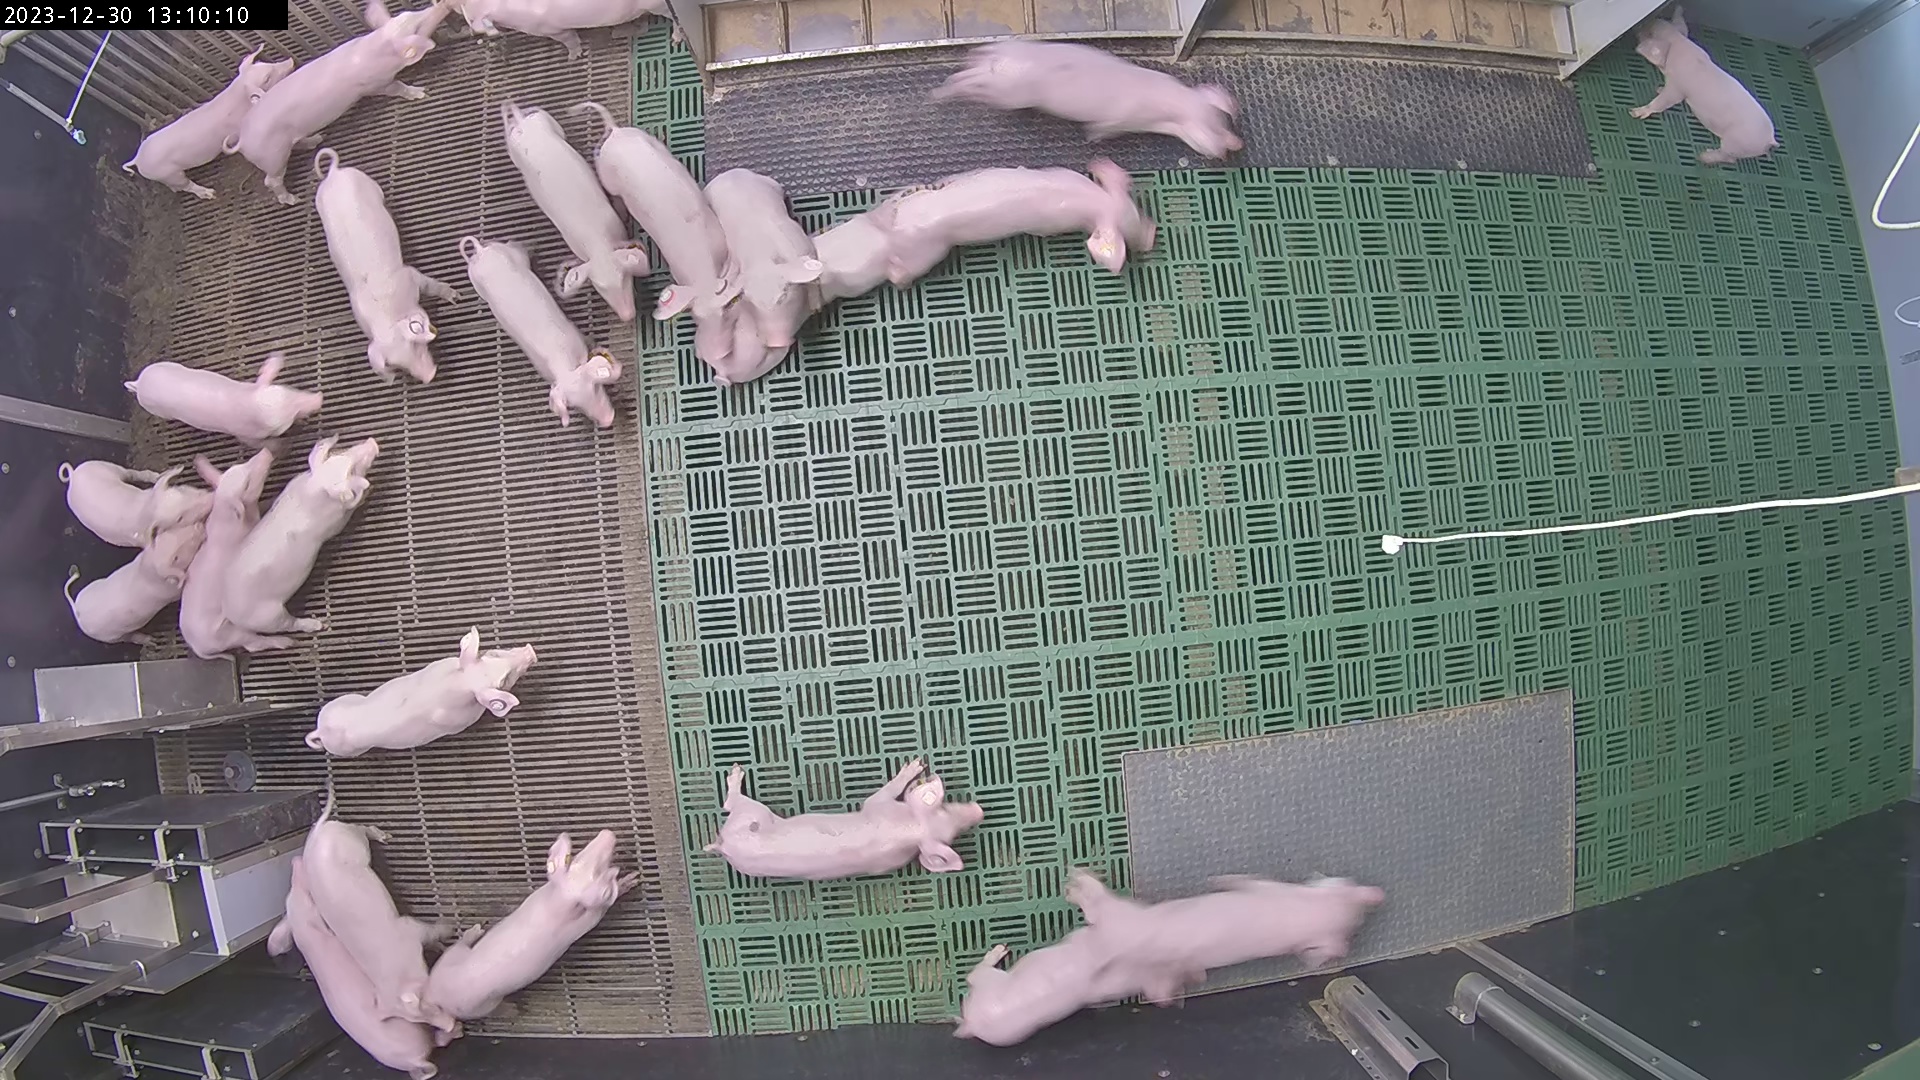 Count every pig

24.